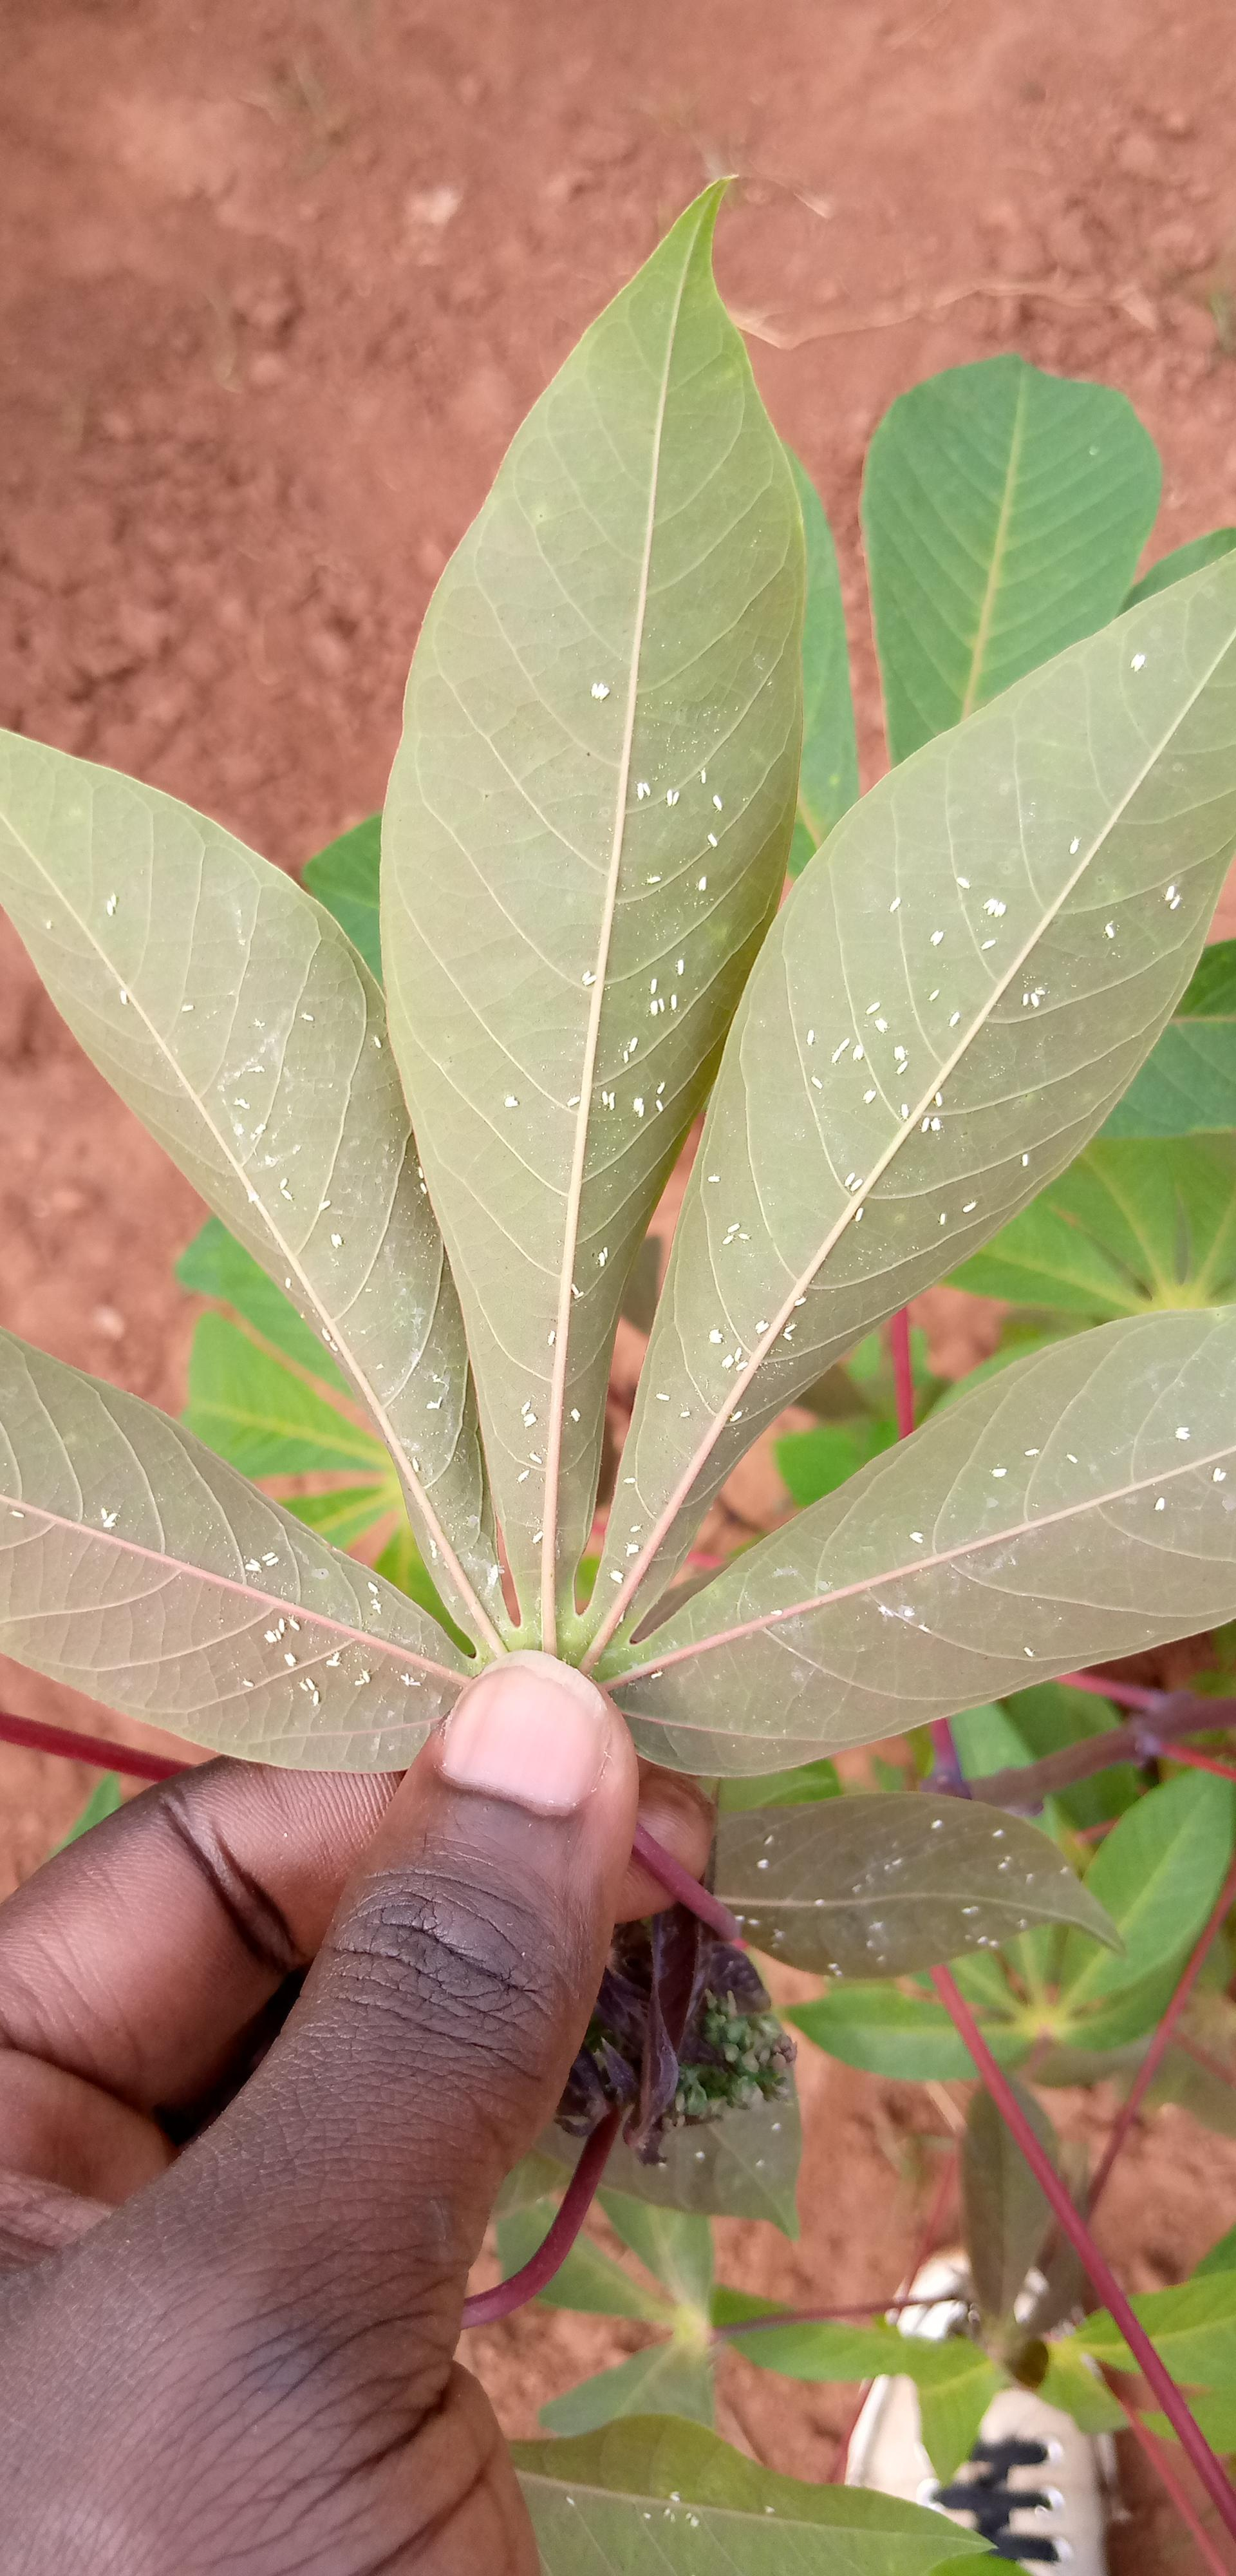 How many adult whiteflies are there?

182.